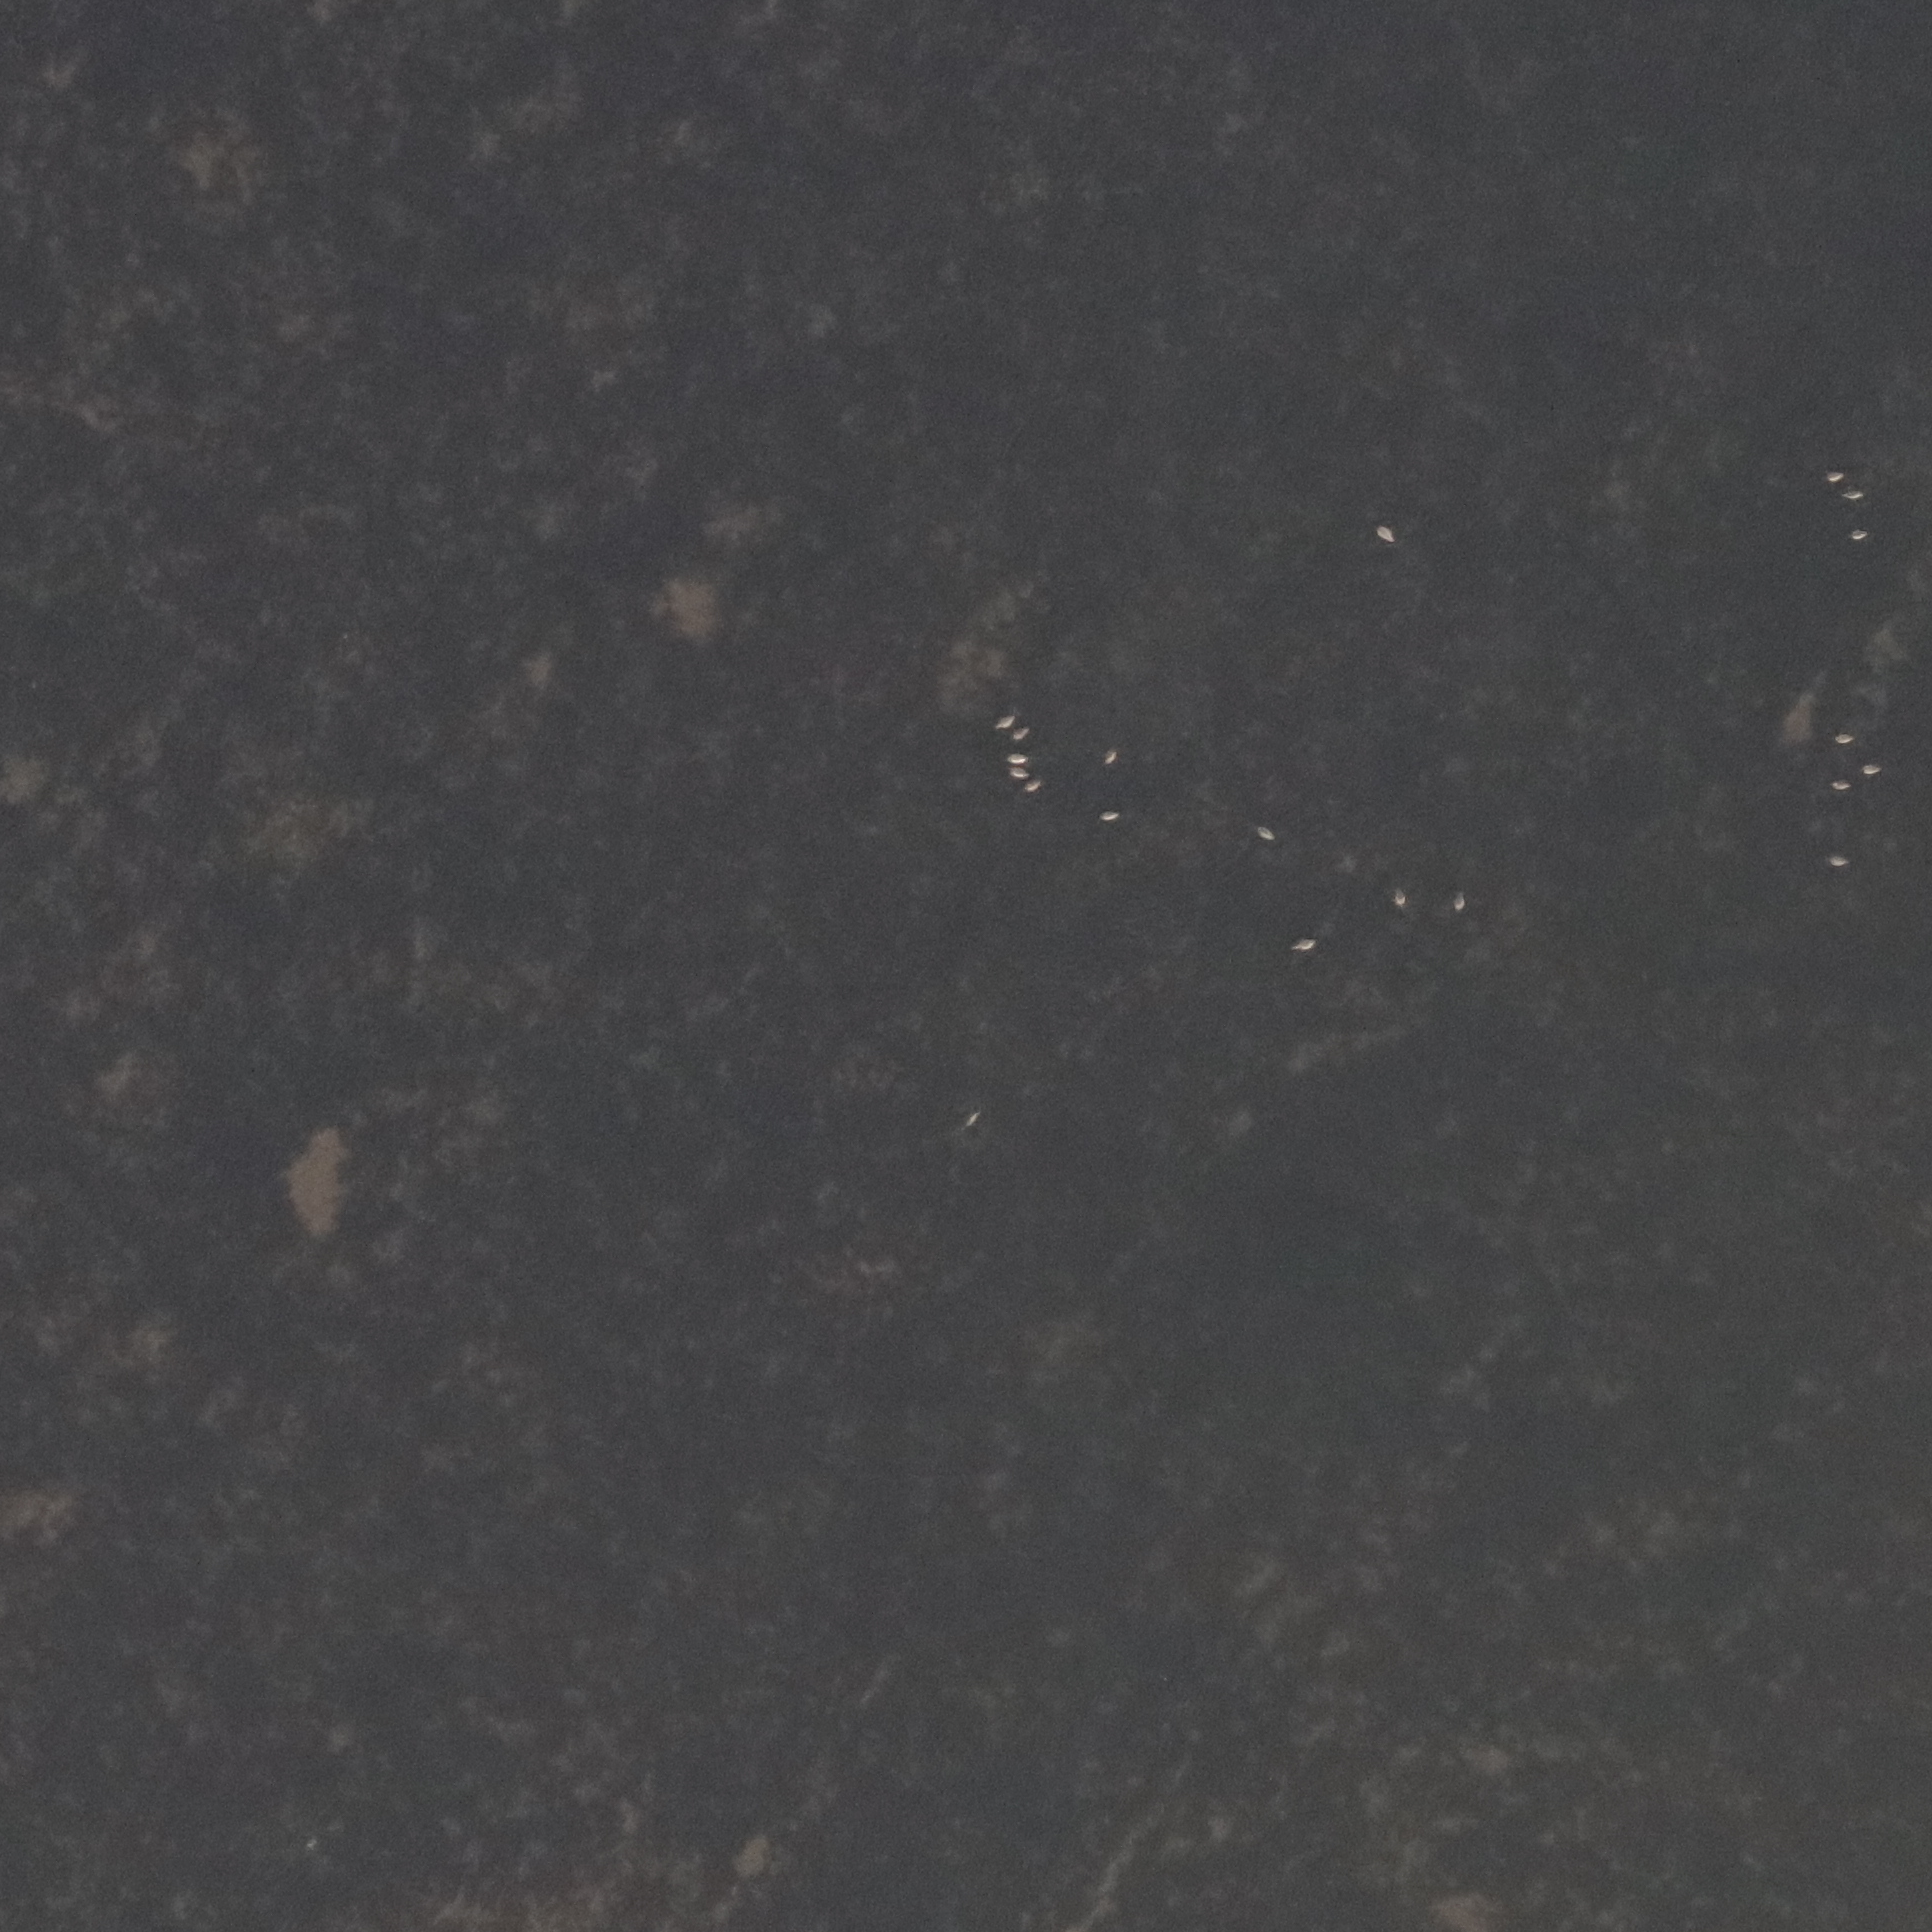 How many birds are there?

19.